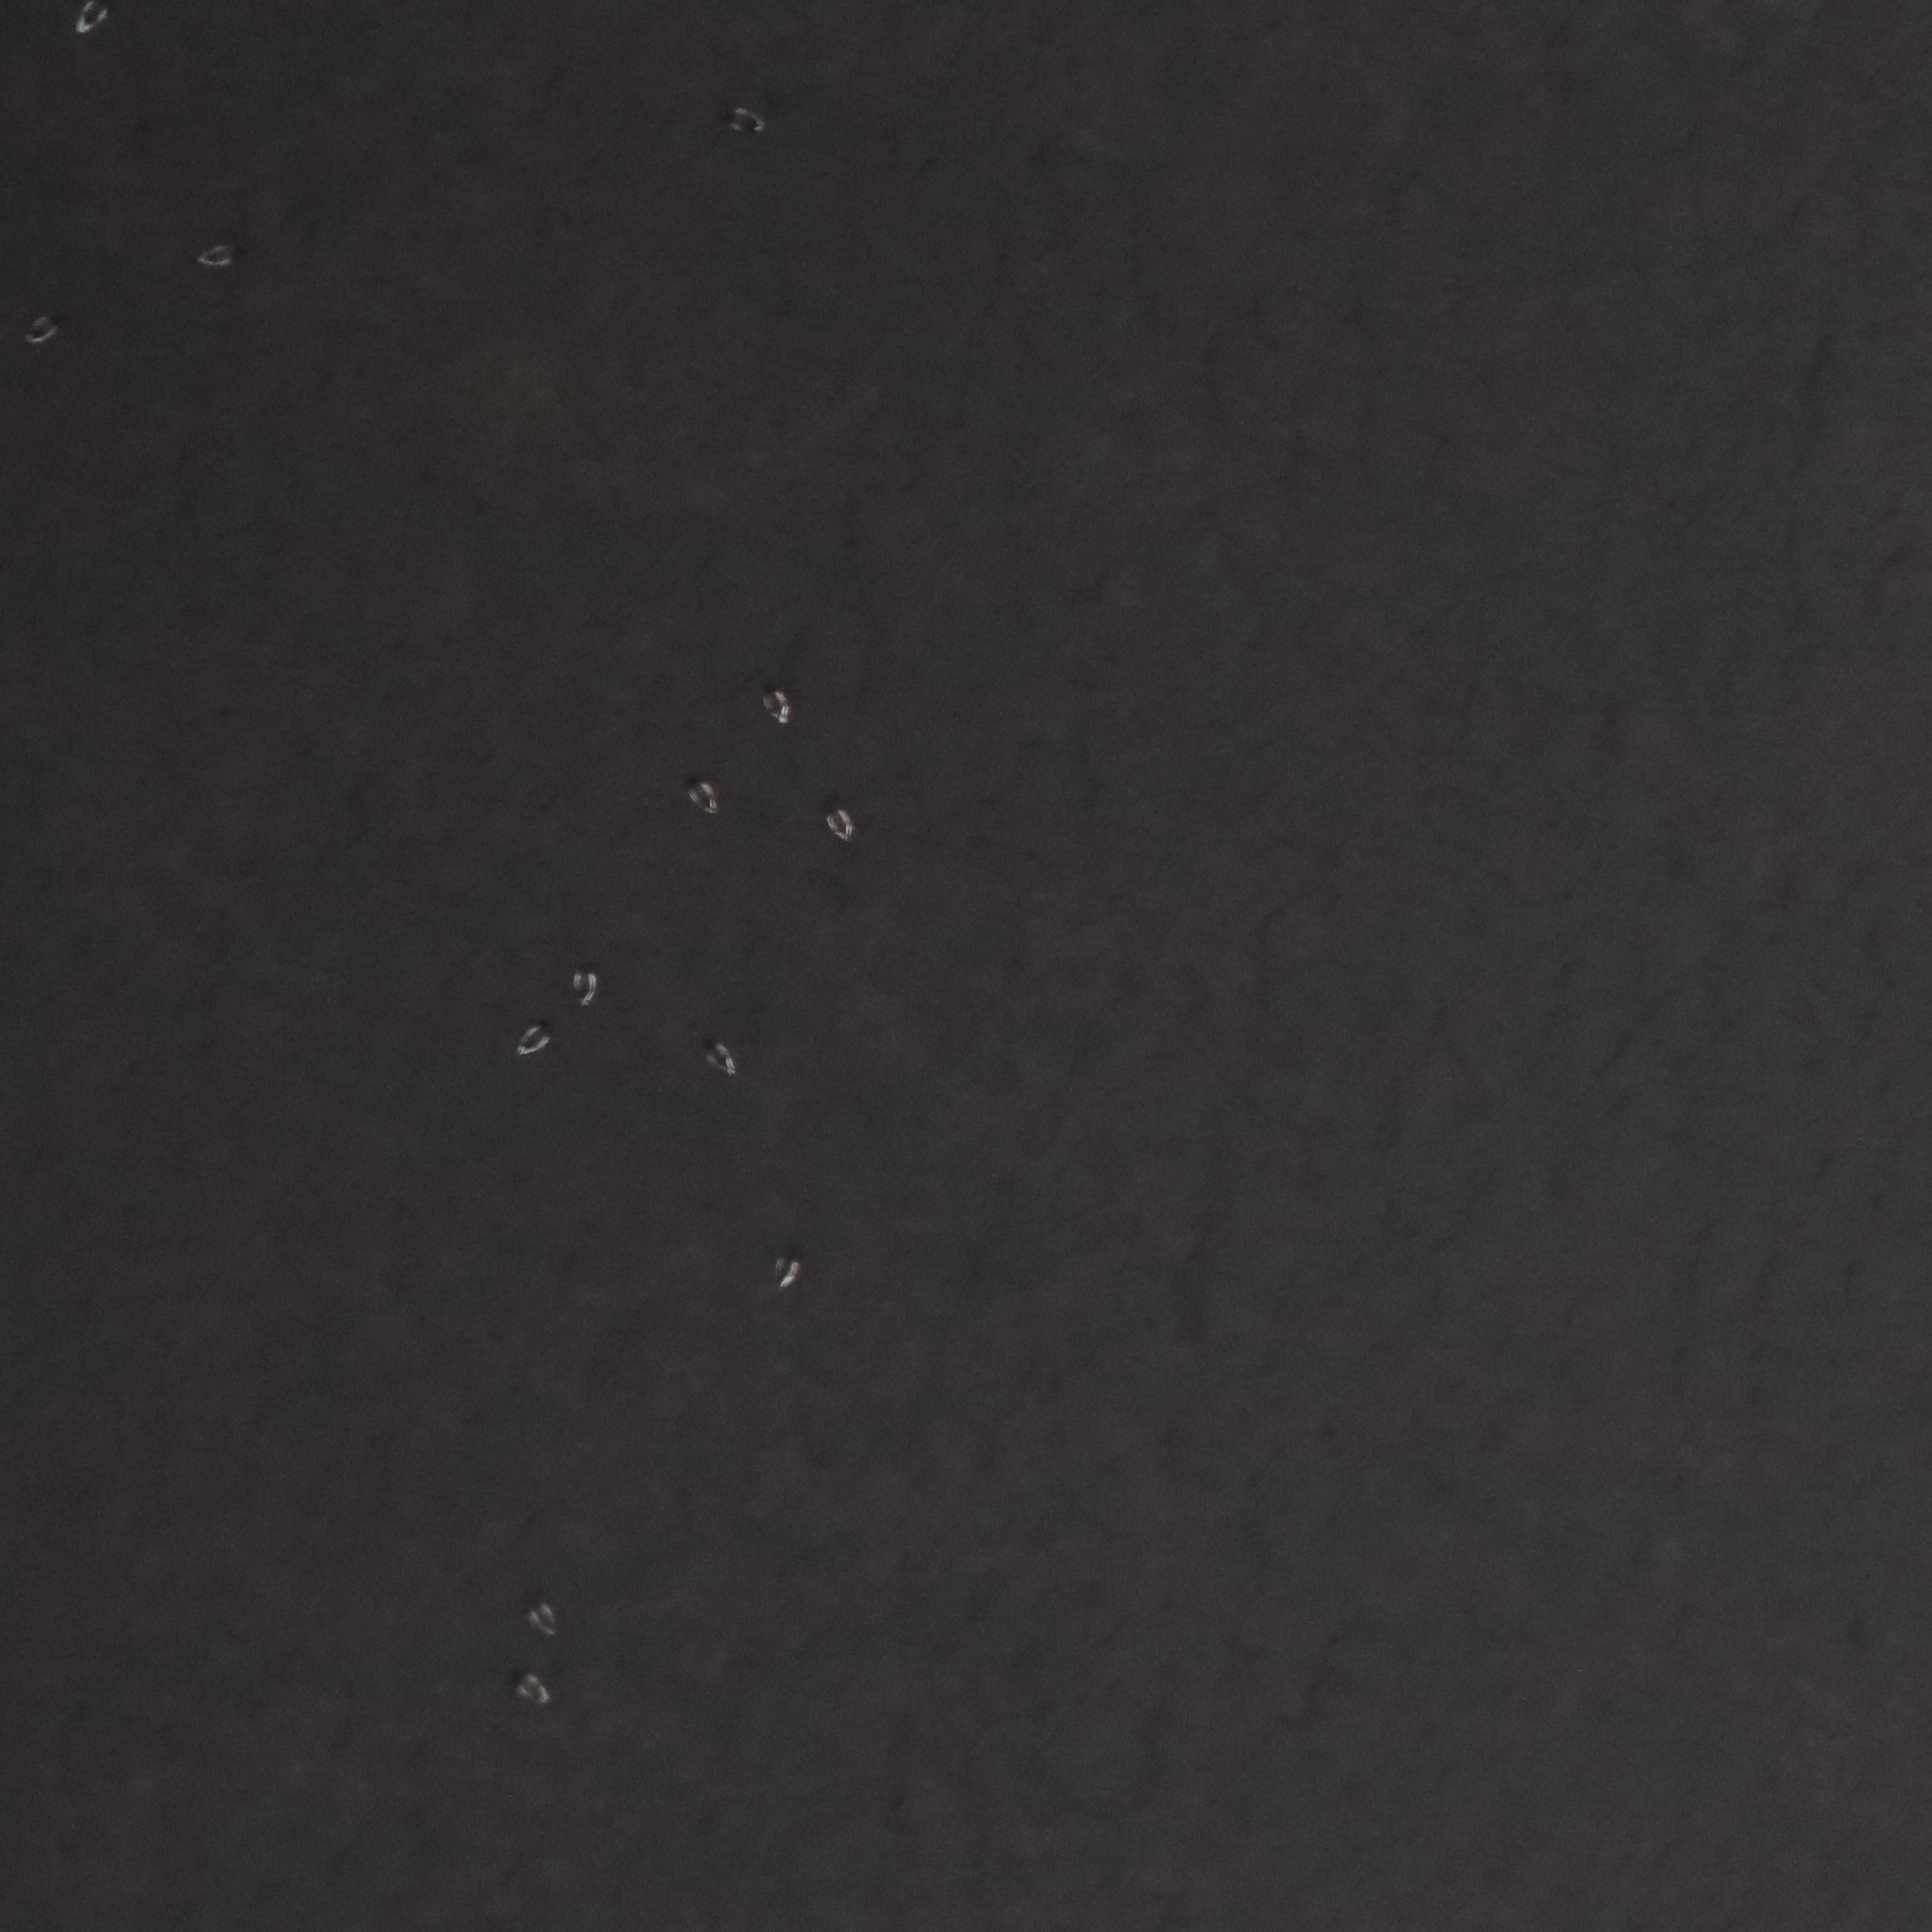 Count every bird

13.